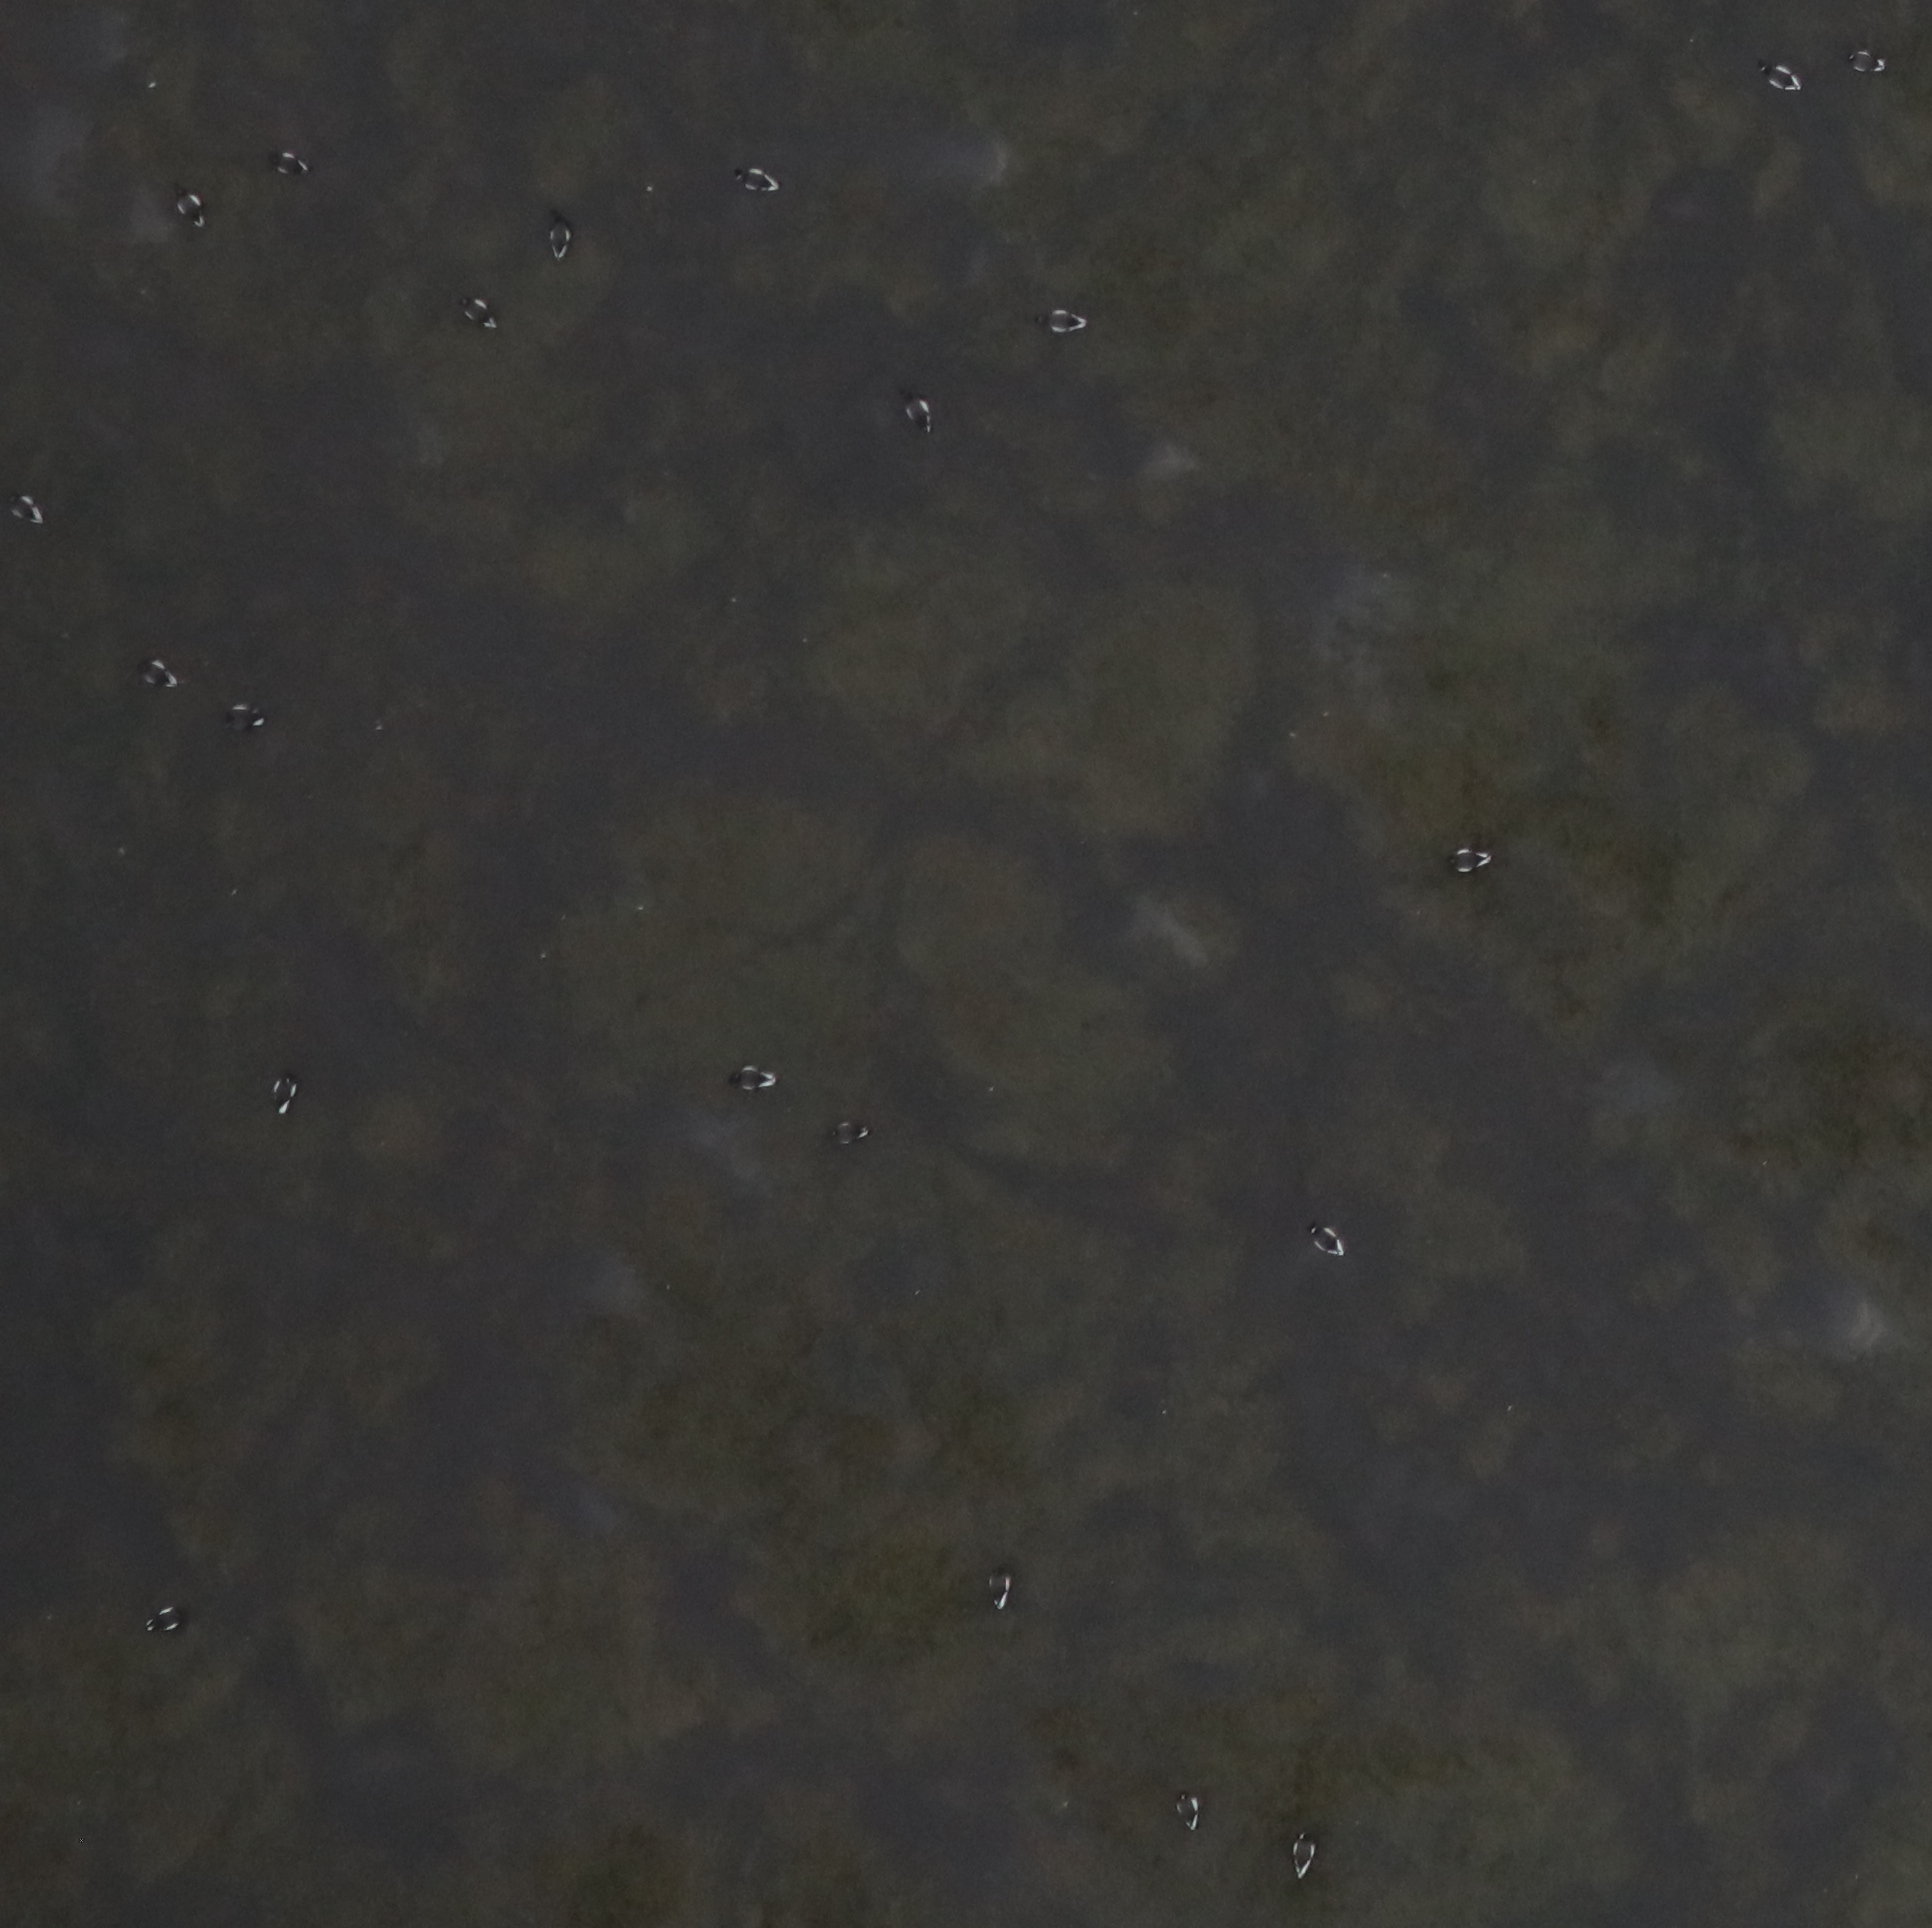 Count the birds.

21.